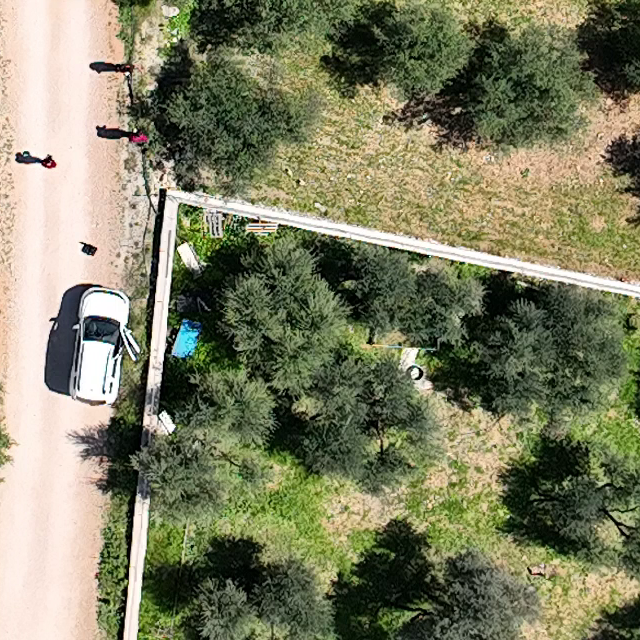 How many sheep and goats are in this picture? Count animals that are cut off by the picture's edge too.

0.